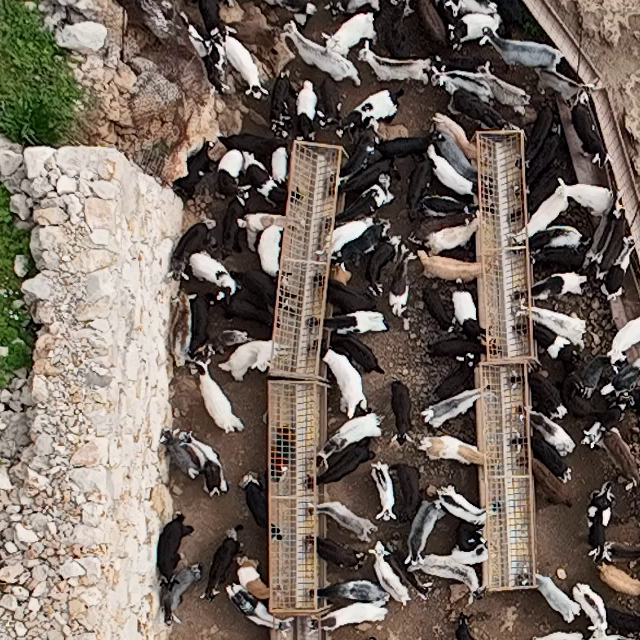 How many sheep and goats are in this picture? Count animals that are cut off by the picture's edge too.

123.